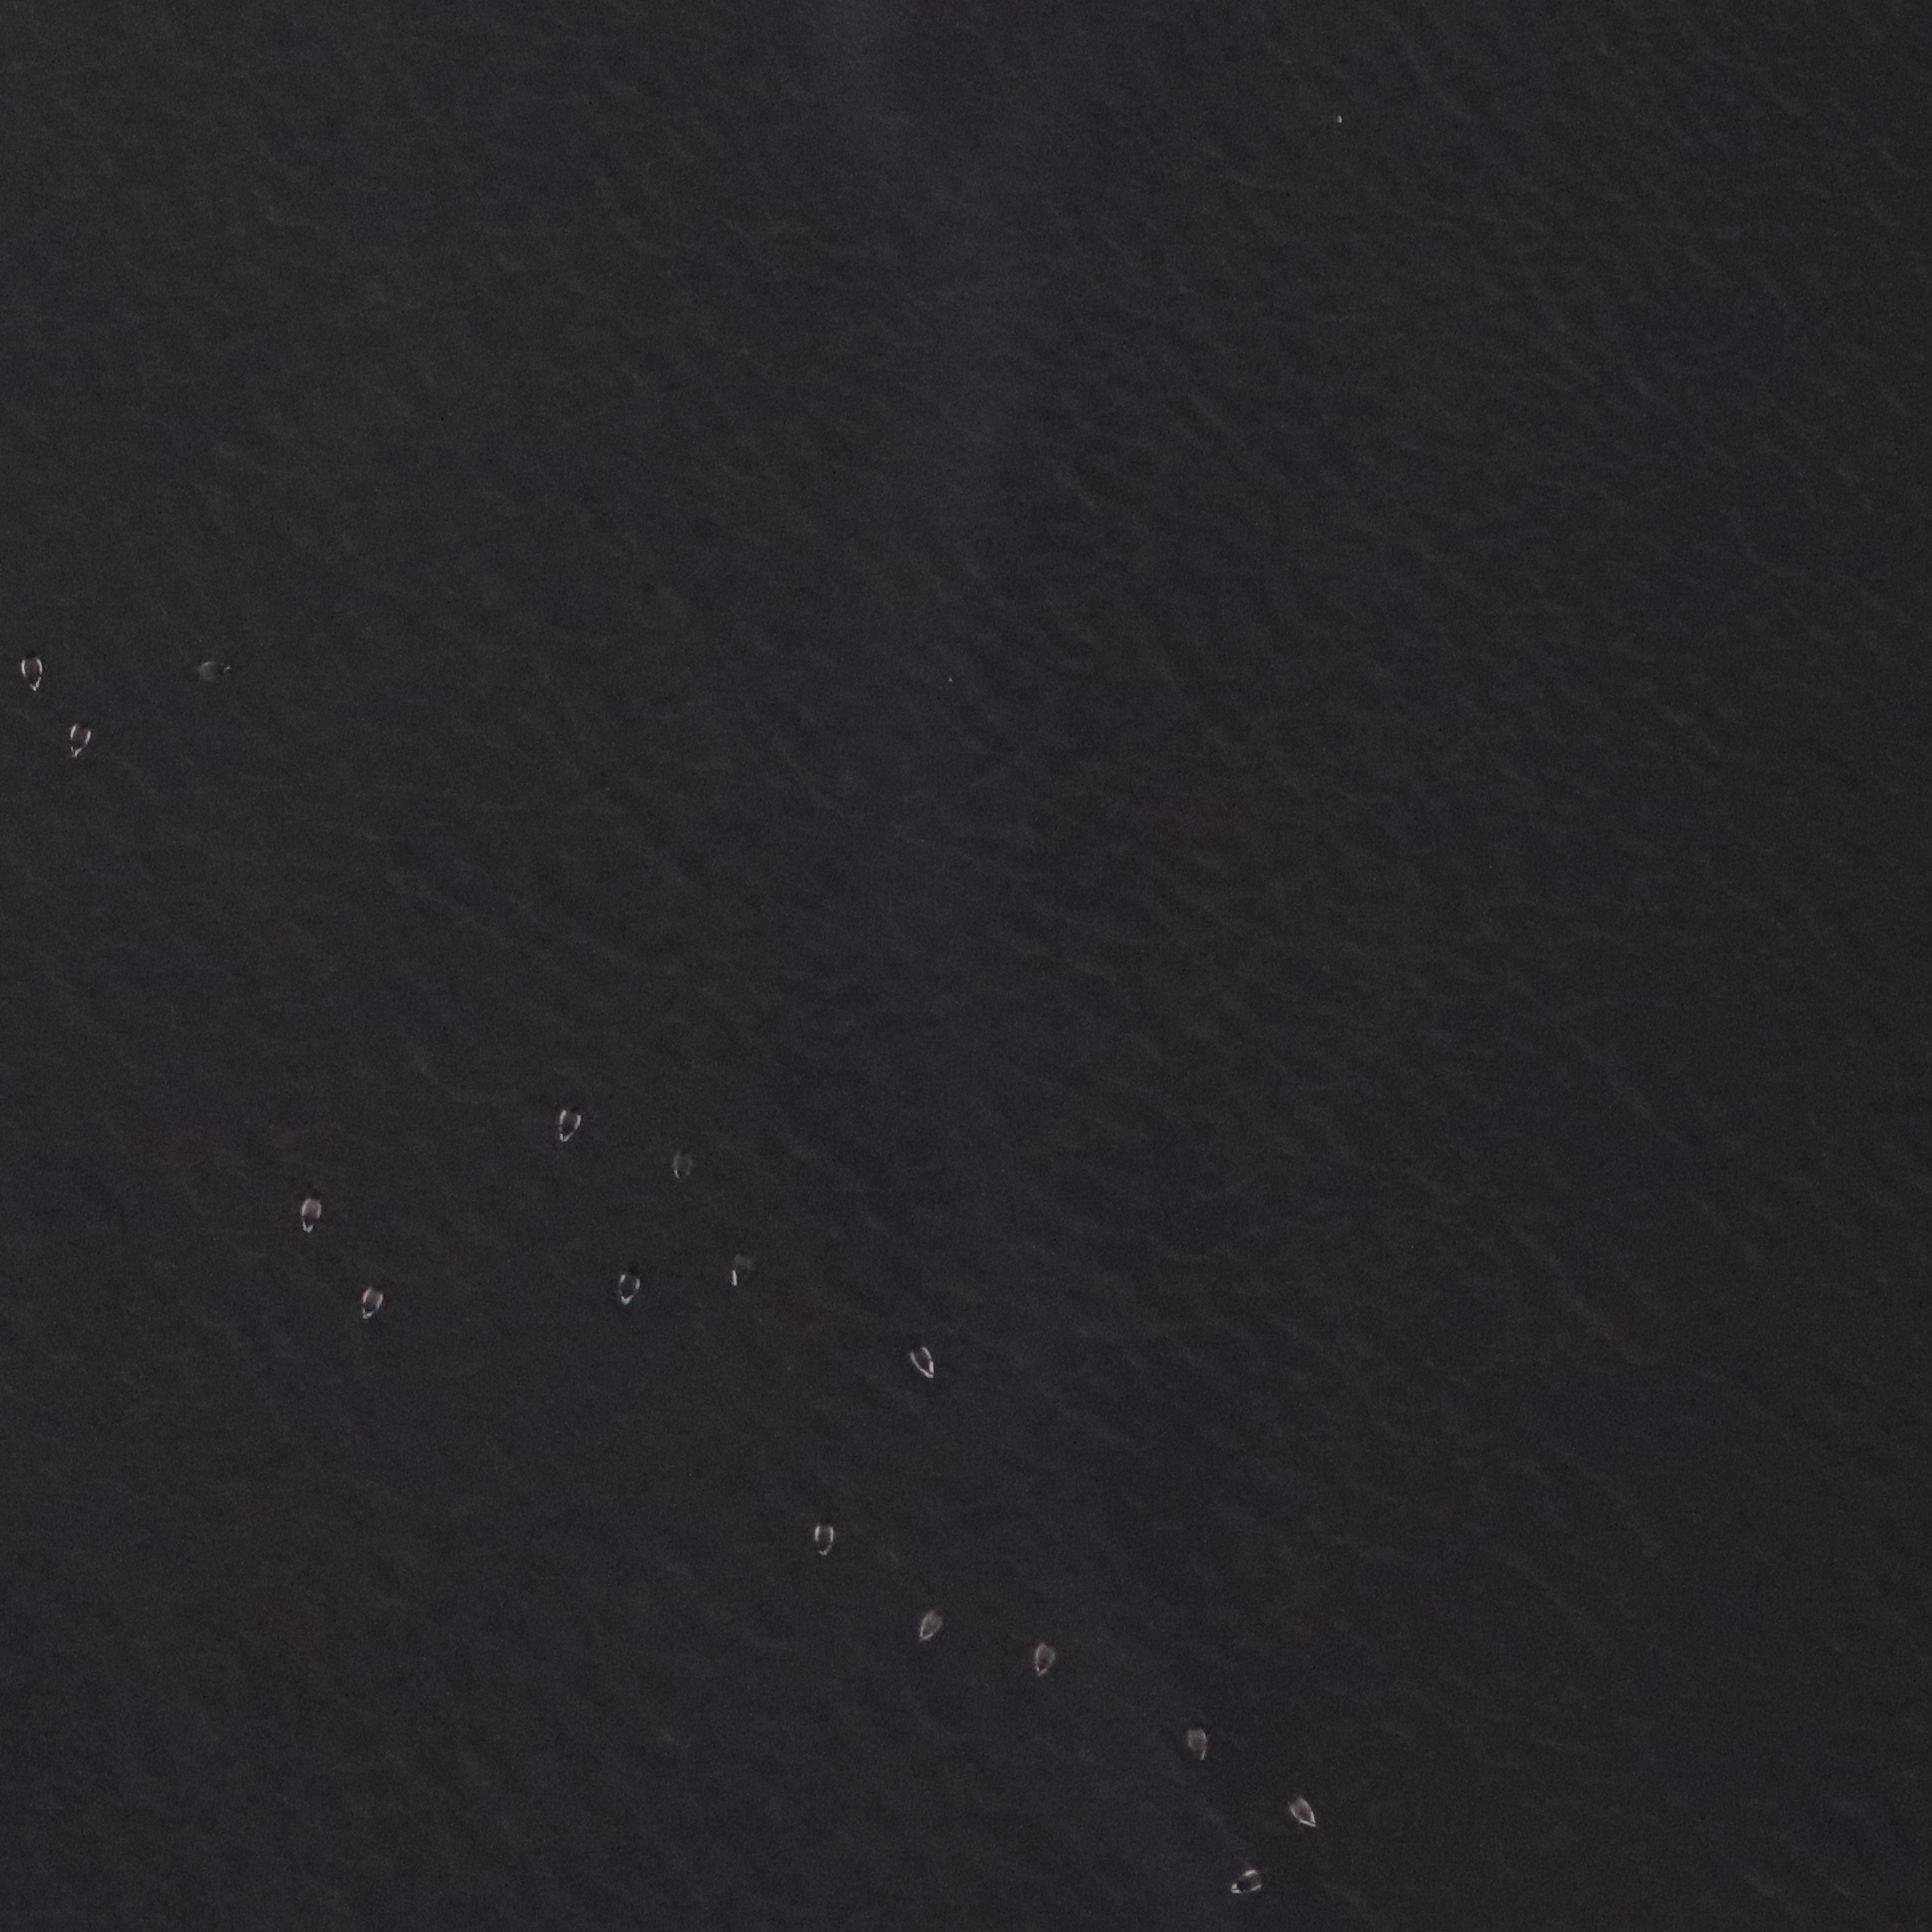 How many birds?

16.